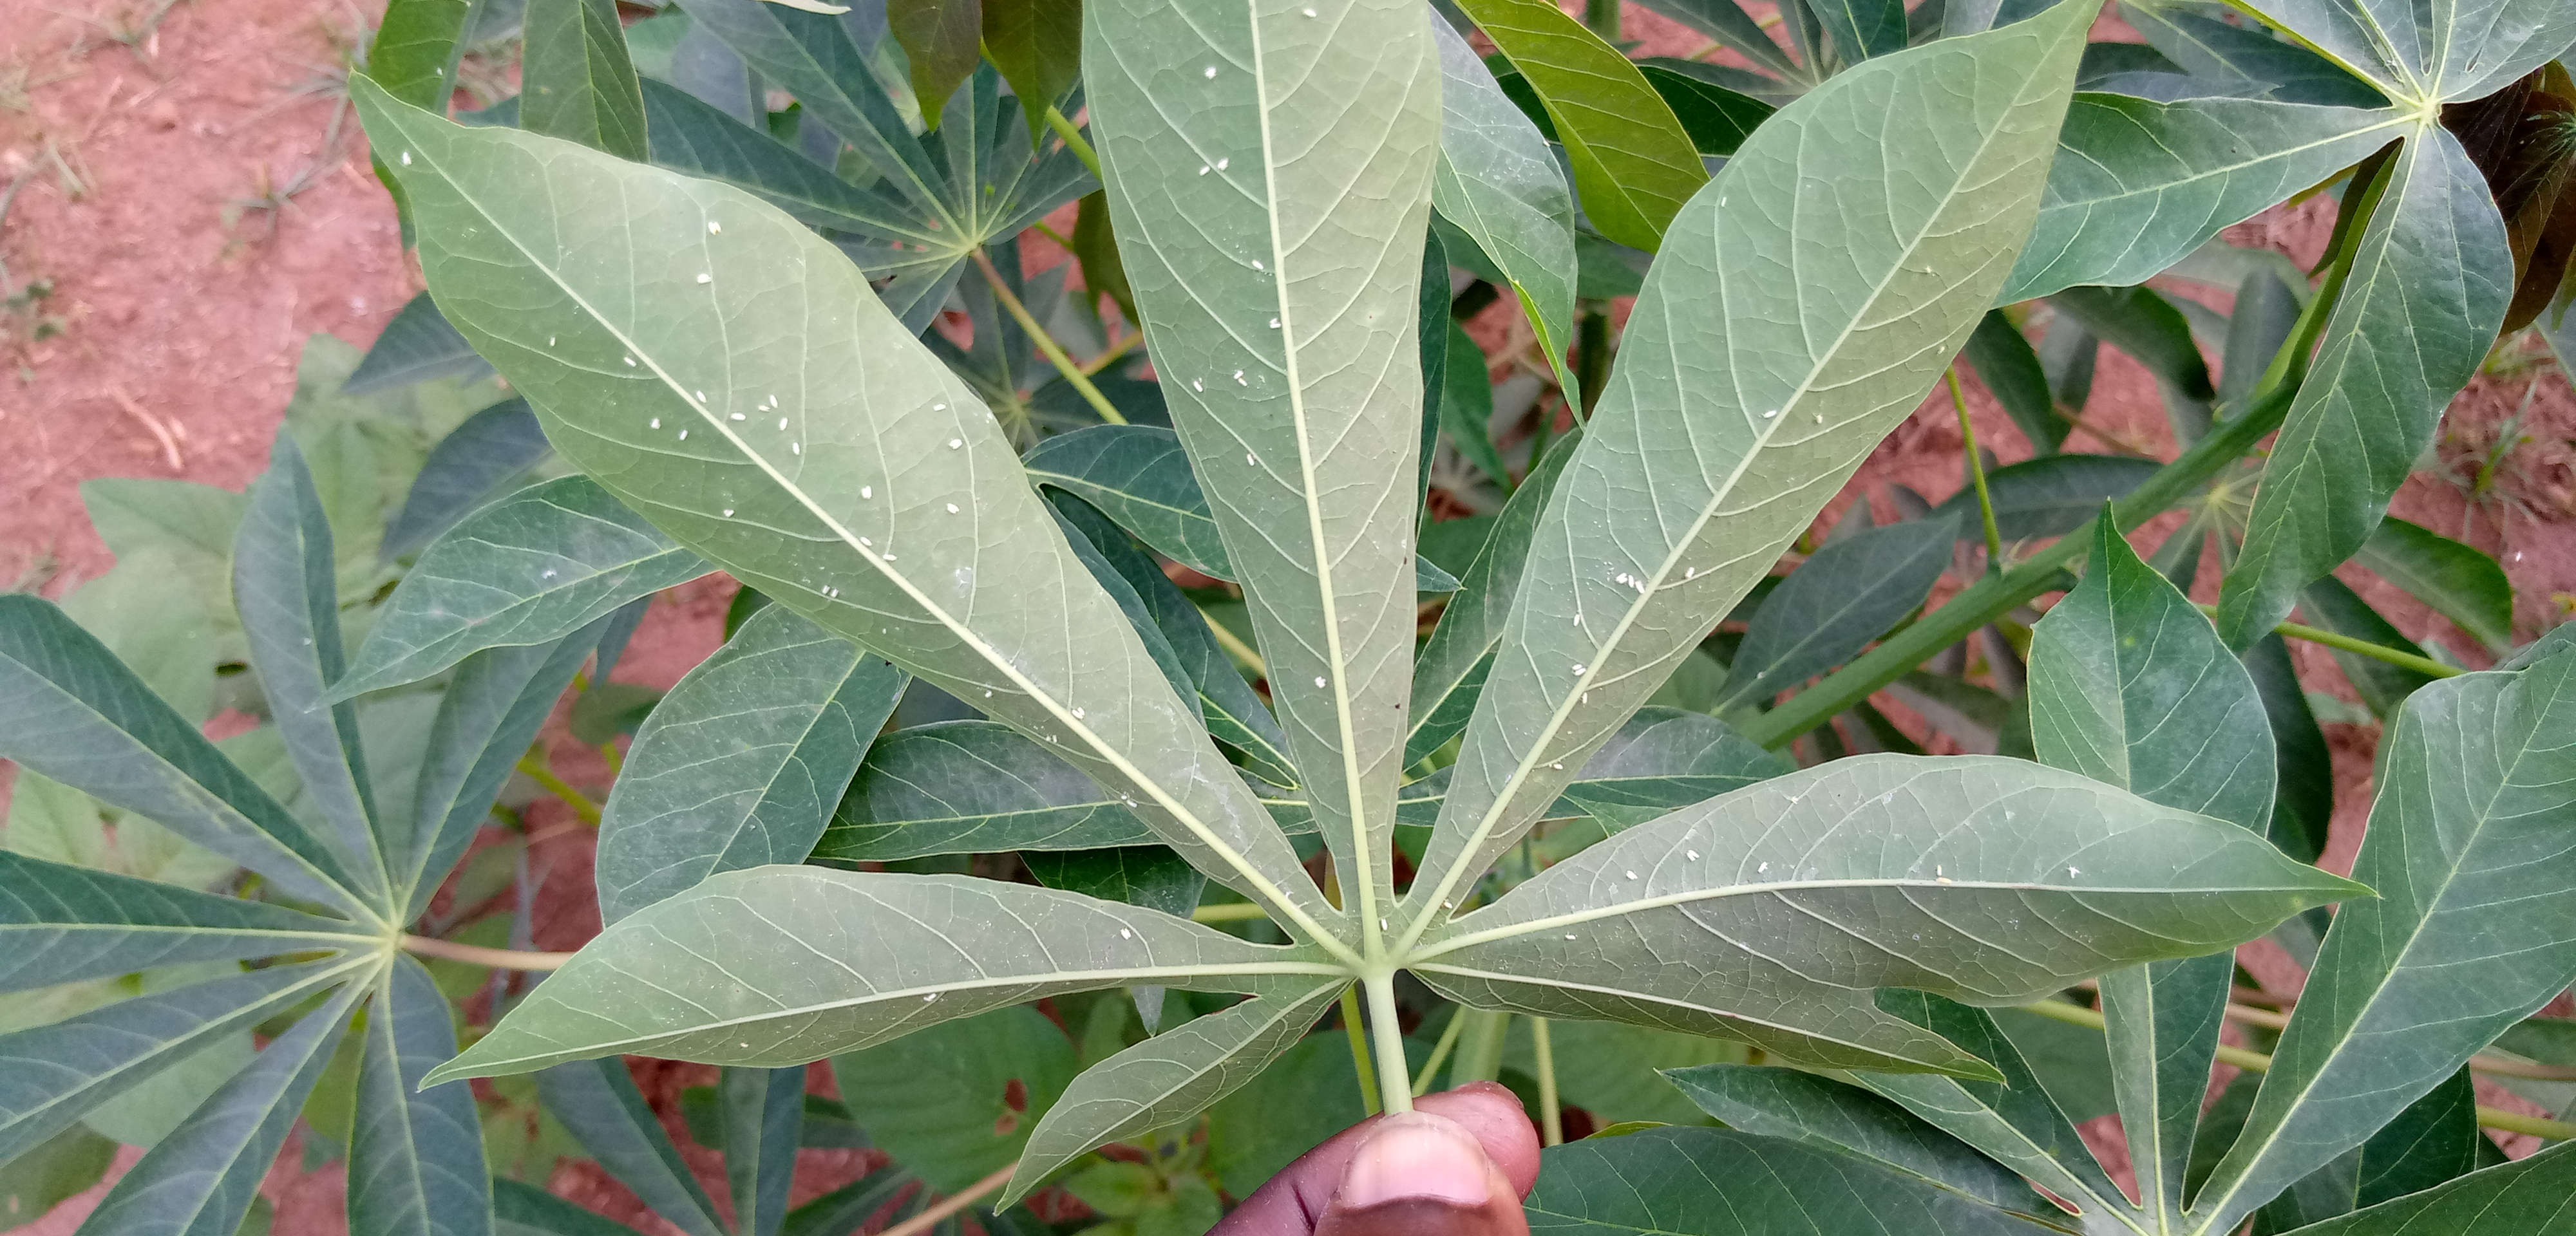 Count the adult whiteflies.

61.